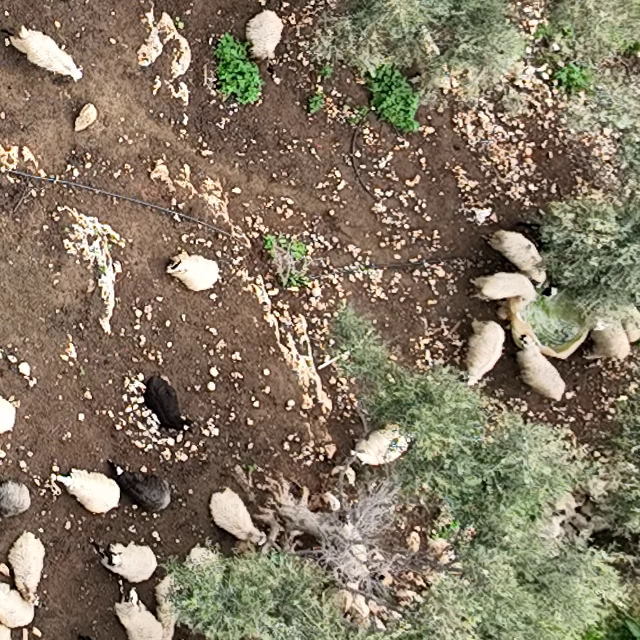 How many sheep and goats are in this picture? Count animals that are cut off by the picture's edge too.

23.